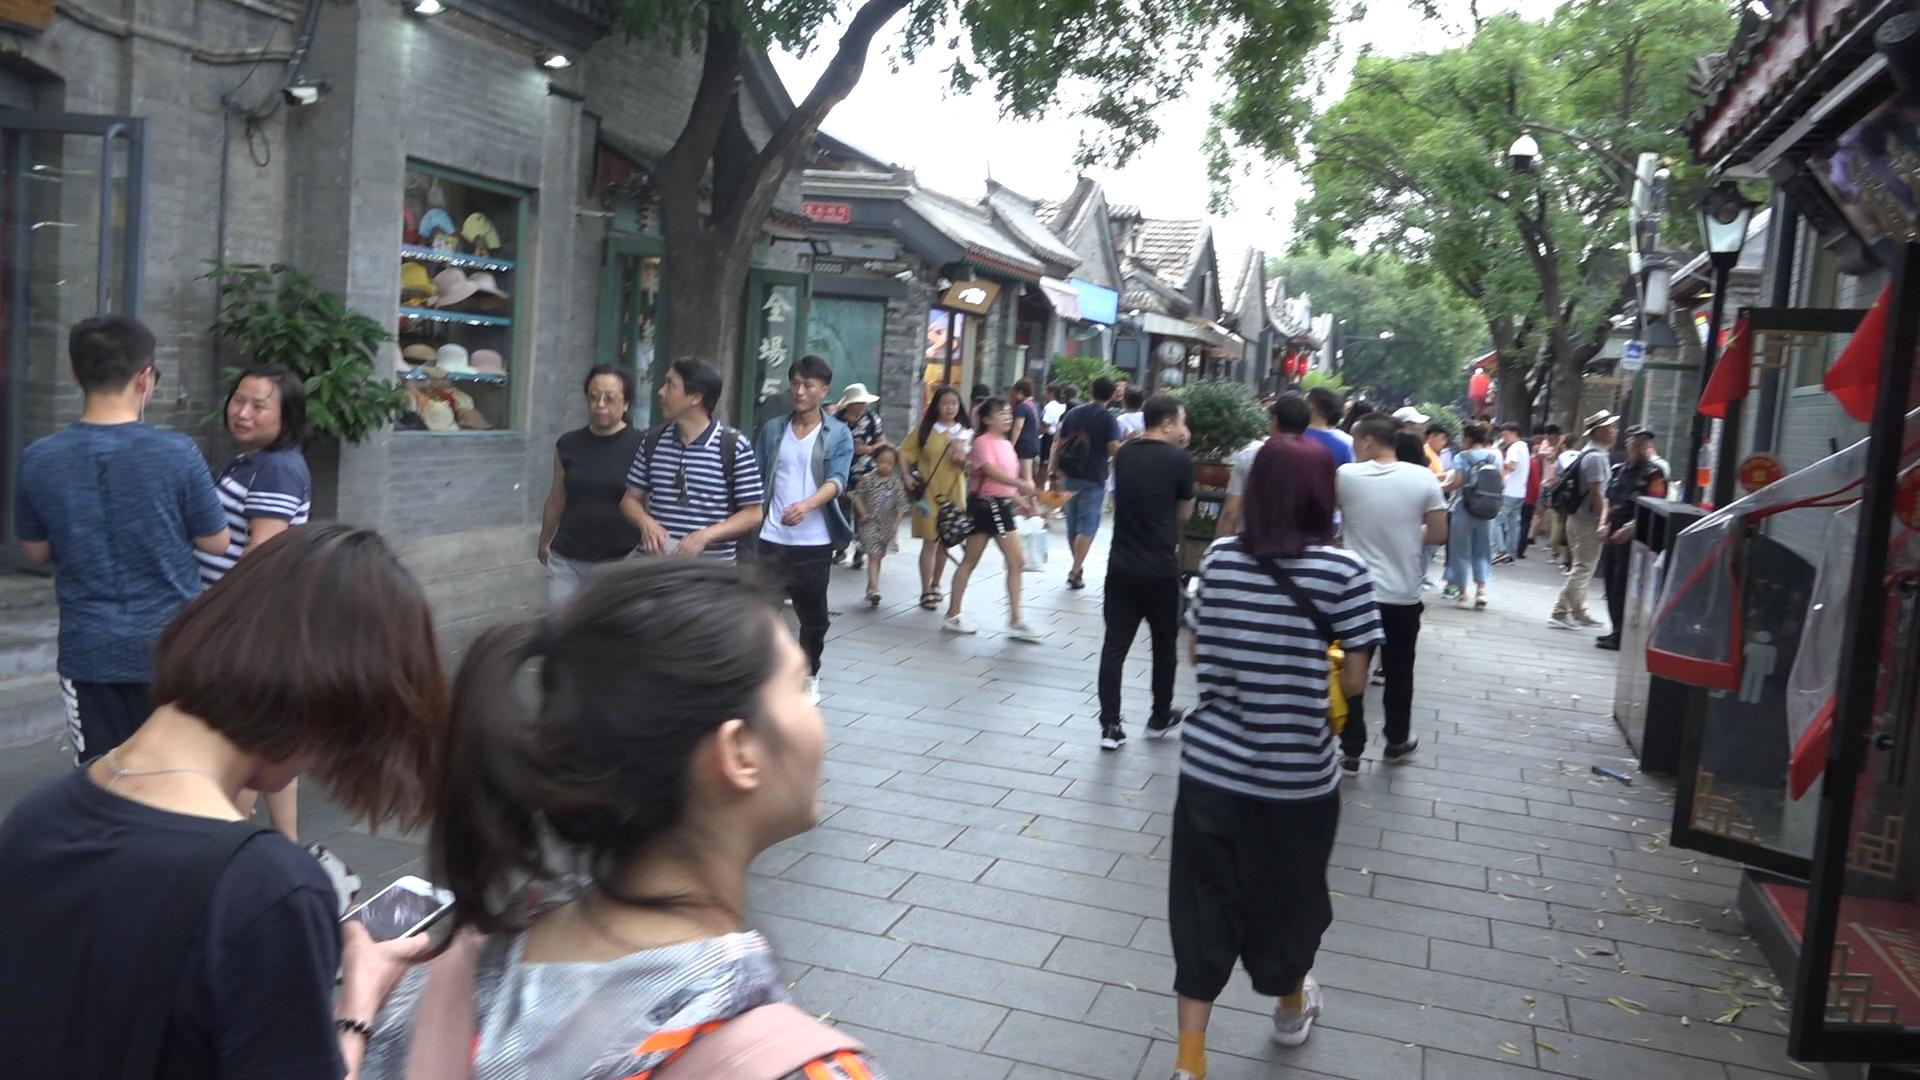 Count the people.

40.